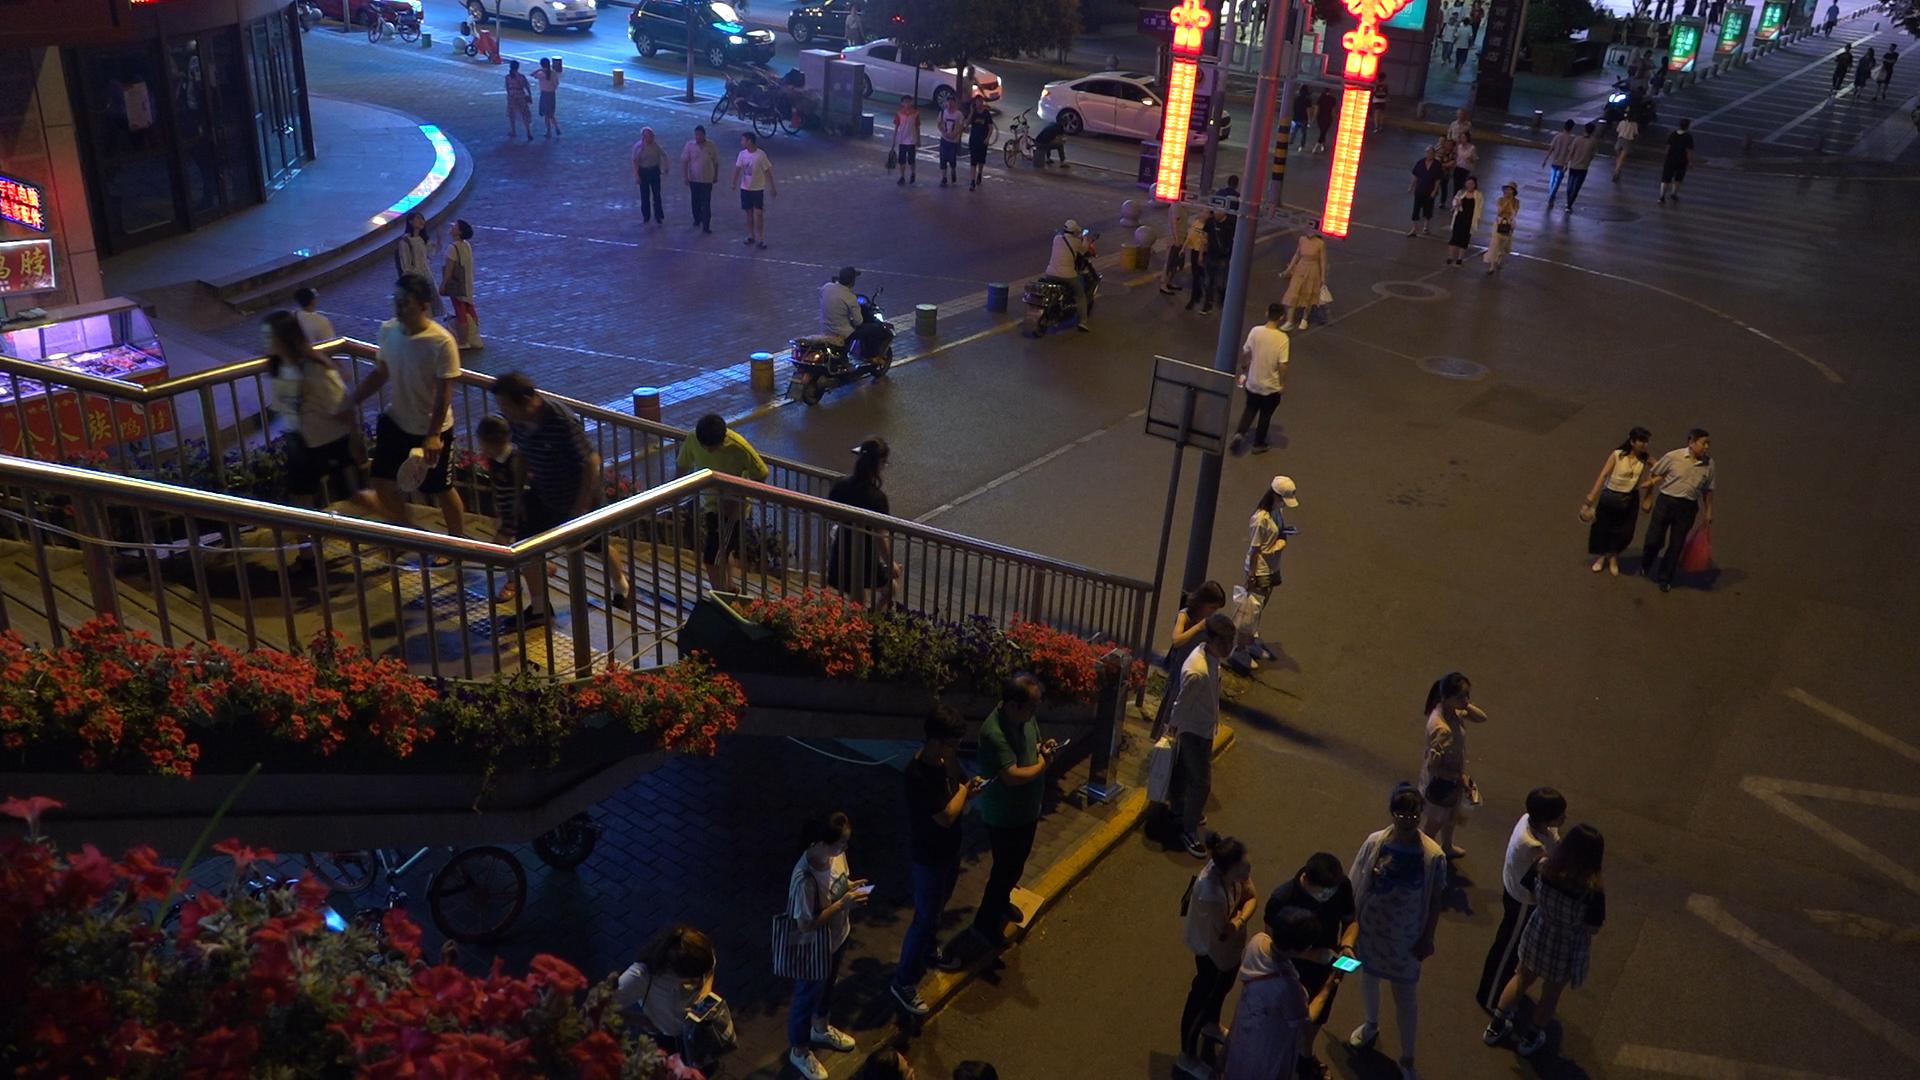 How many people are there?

77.